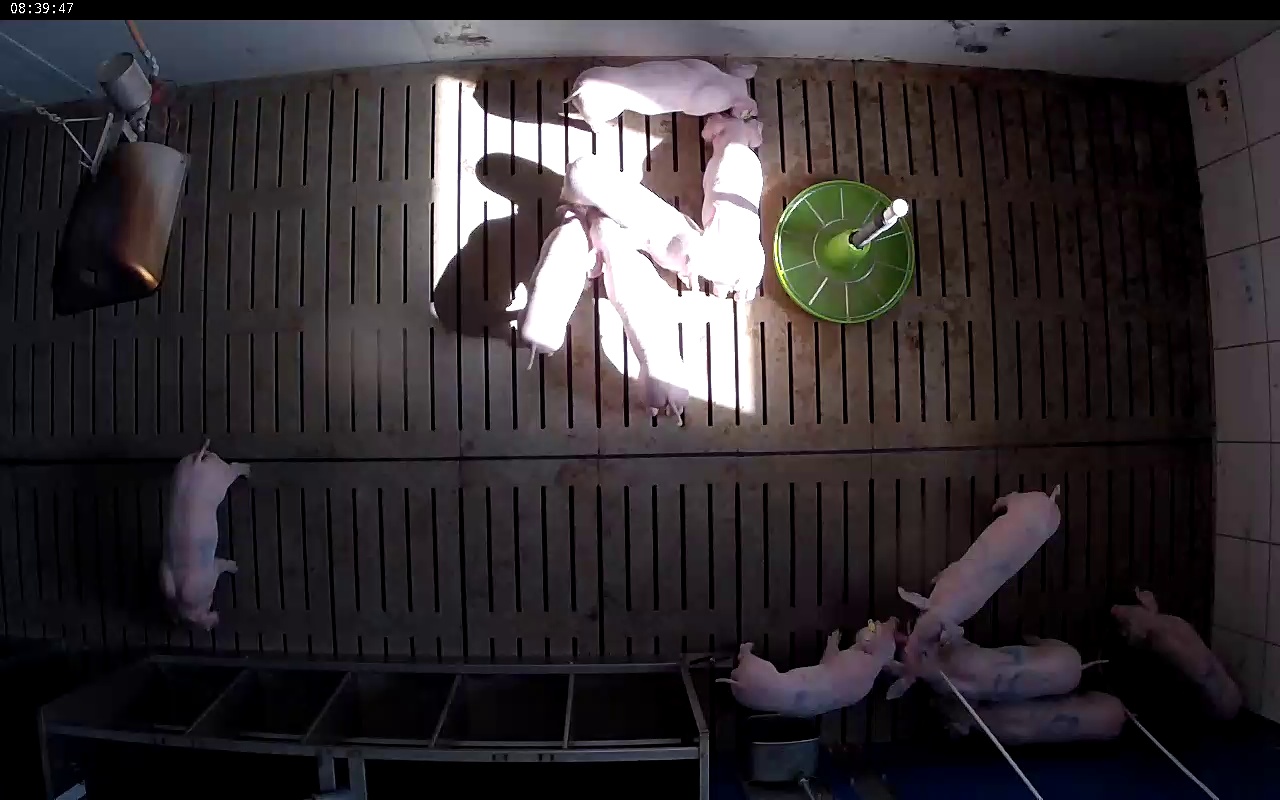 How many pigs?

11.